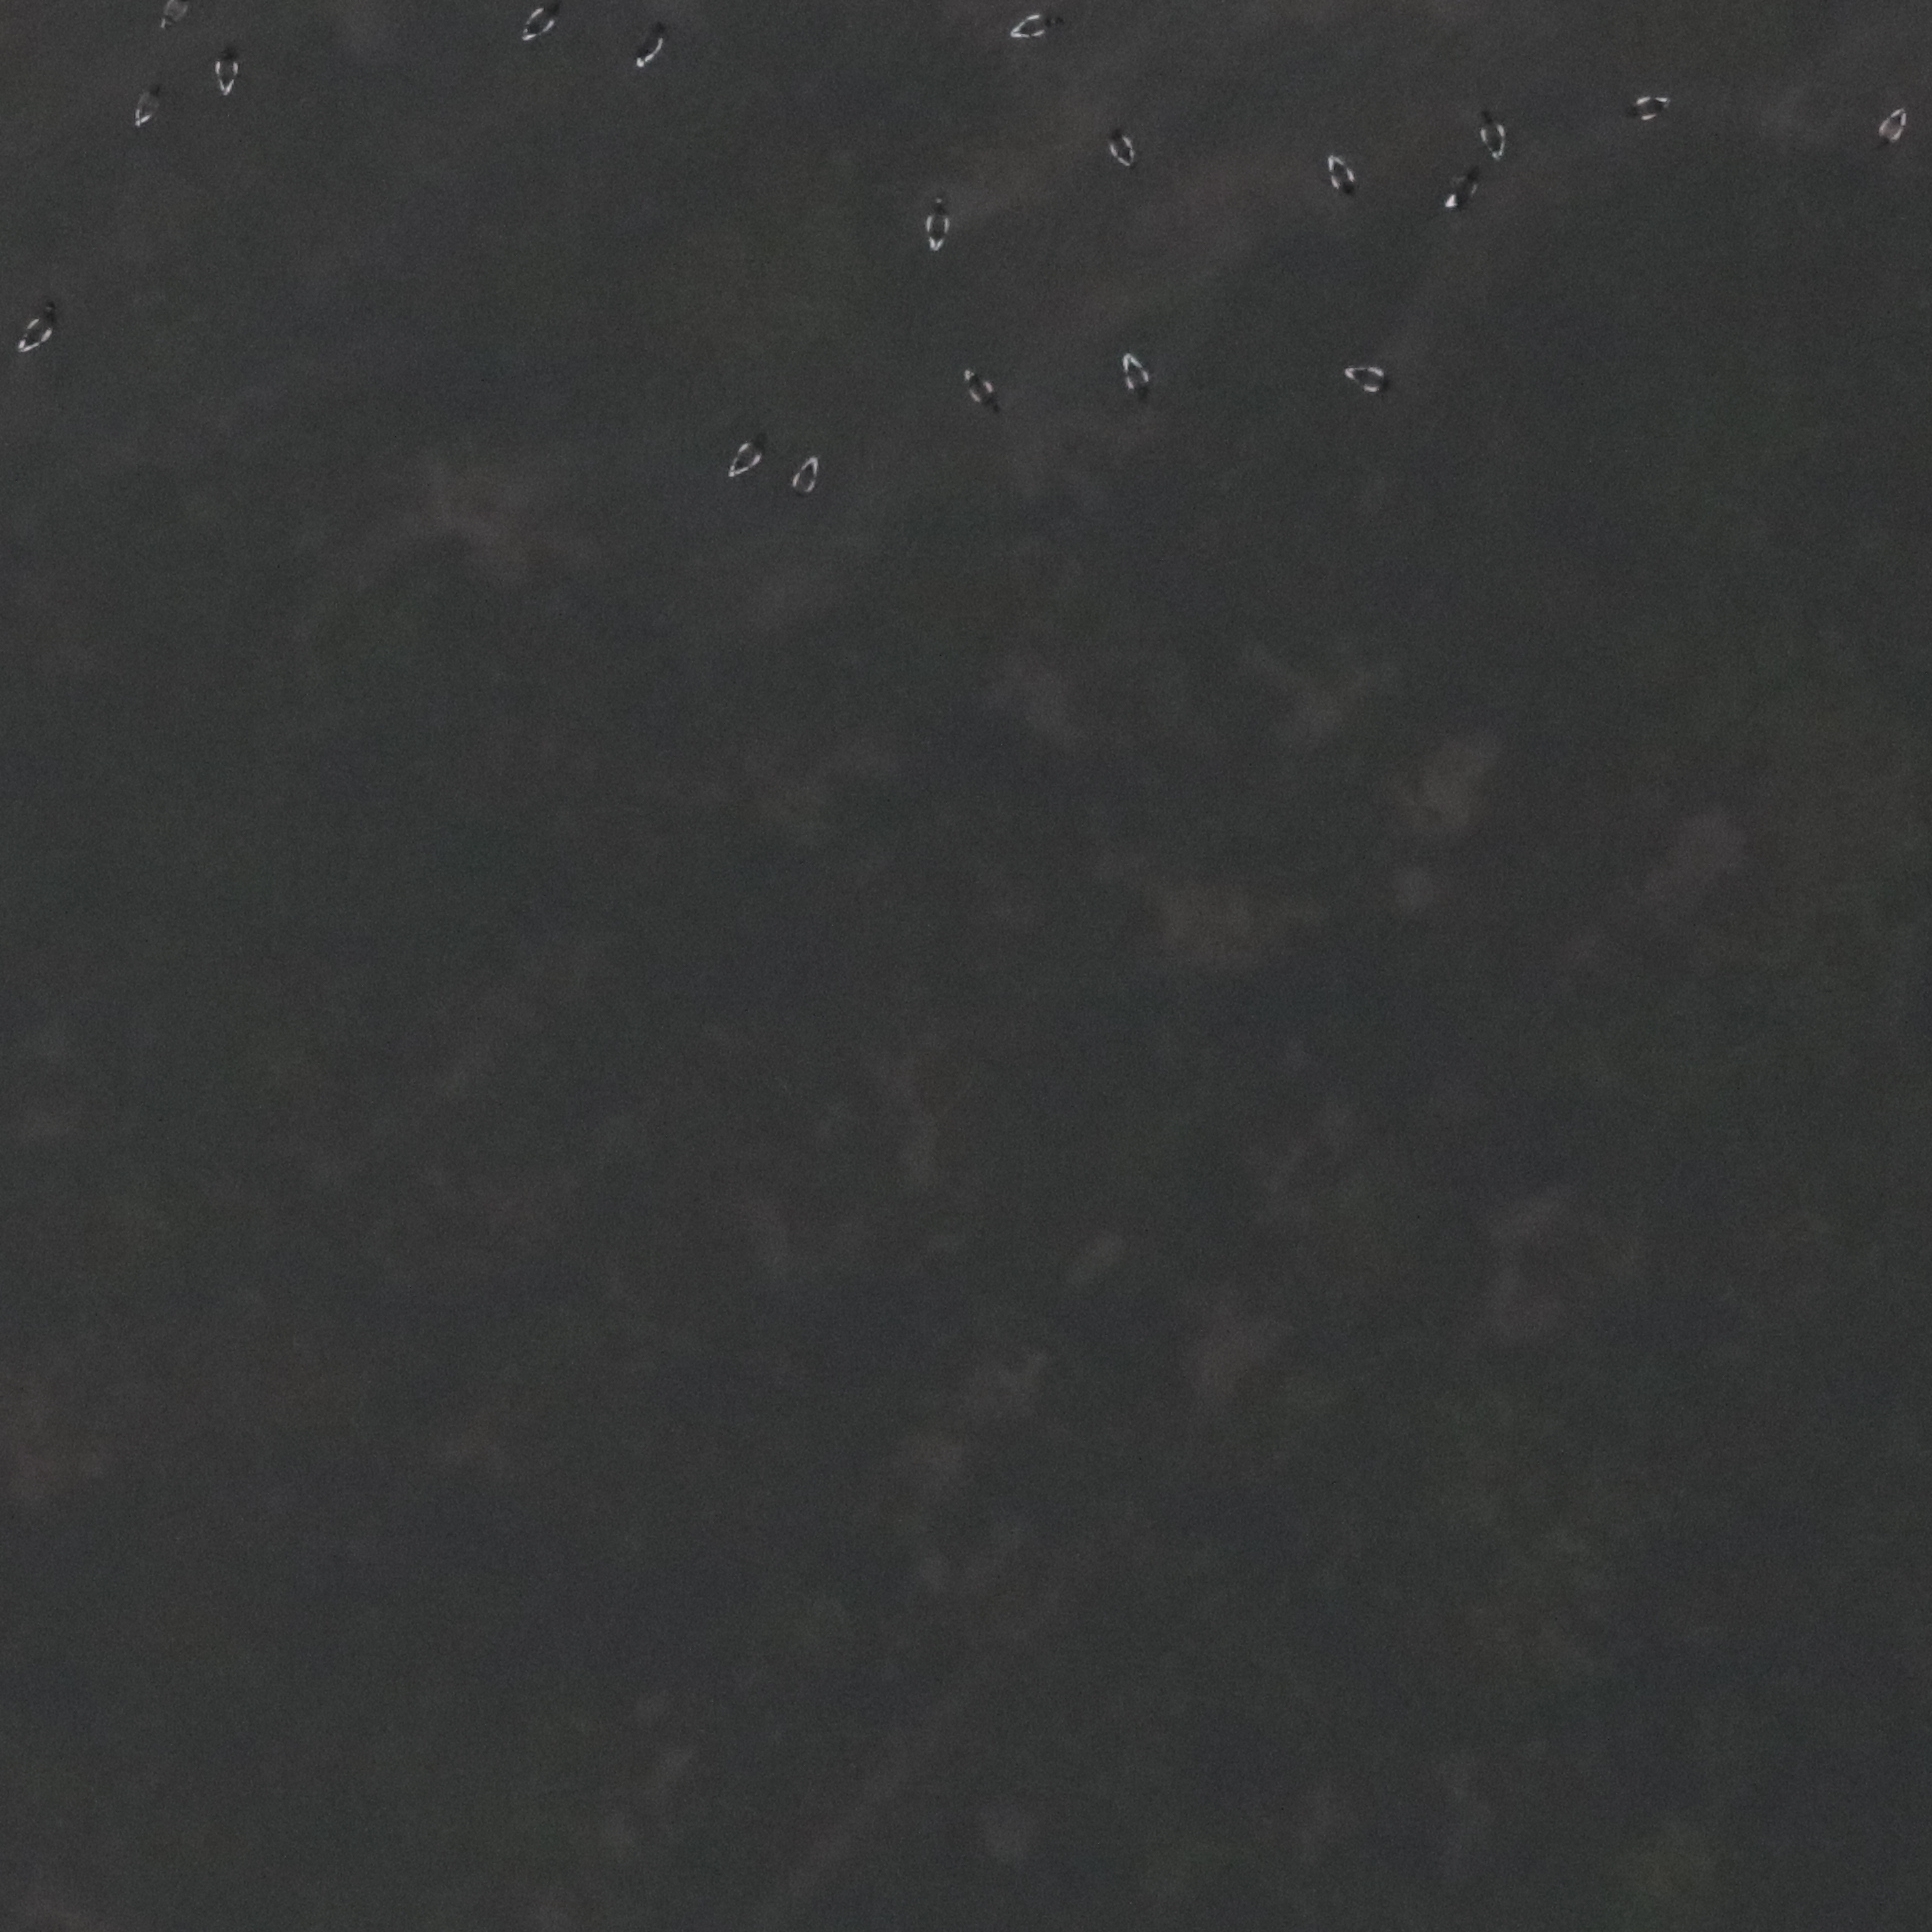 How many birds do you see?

19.